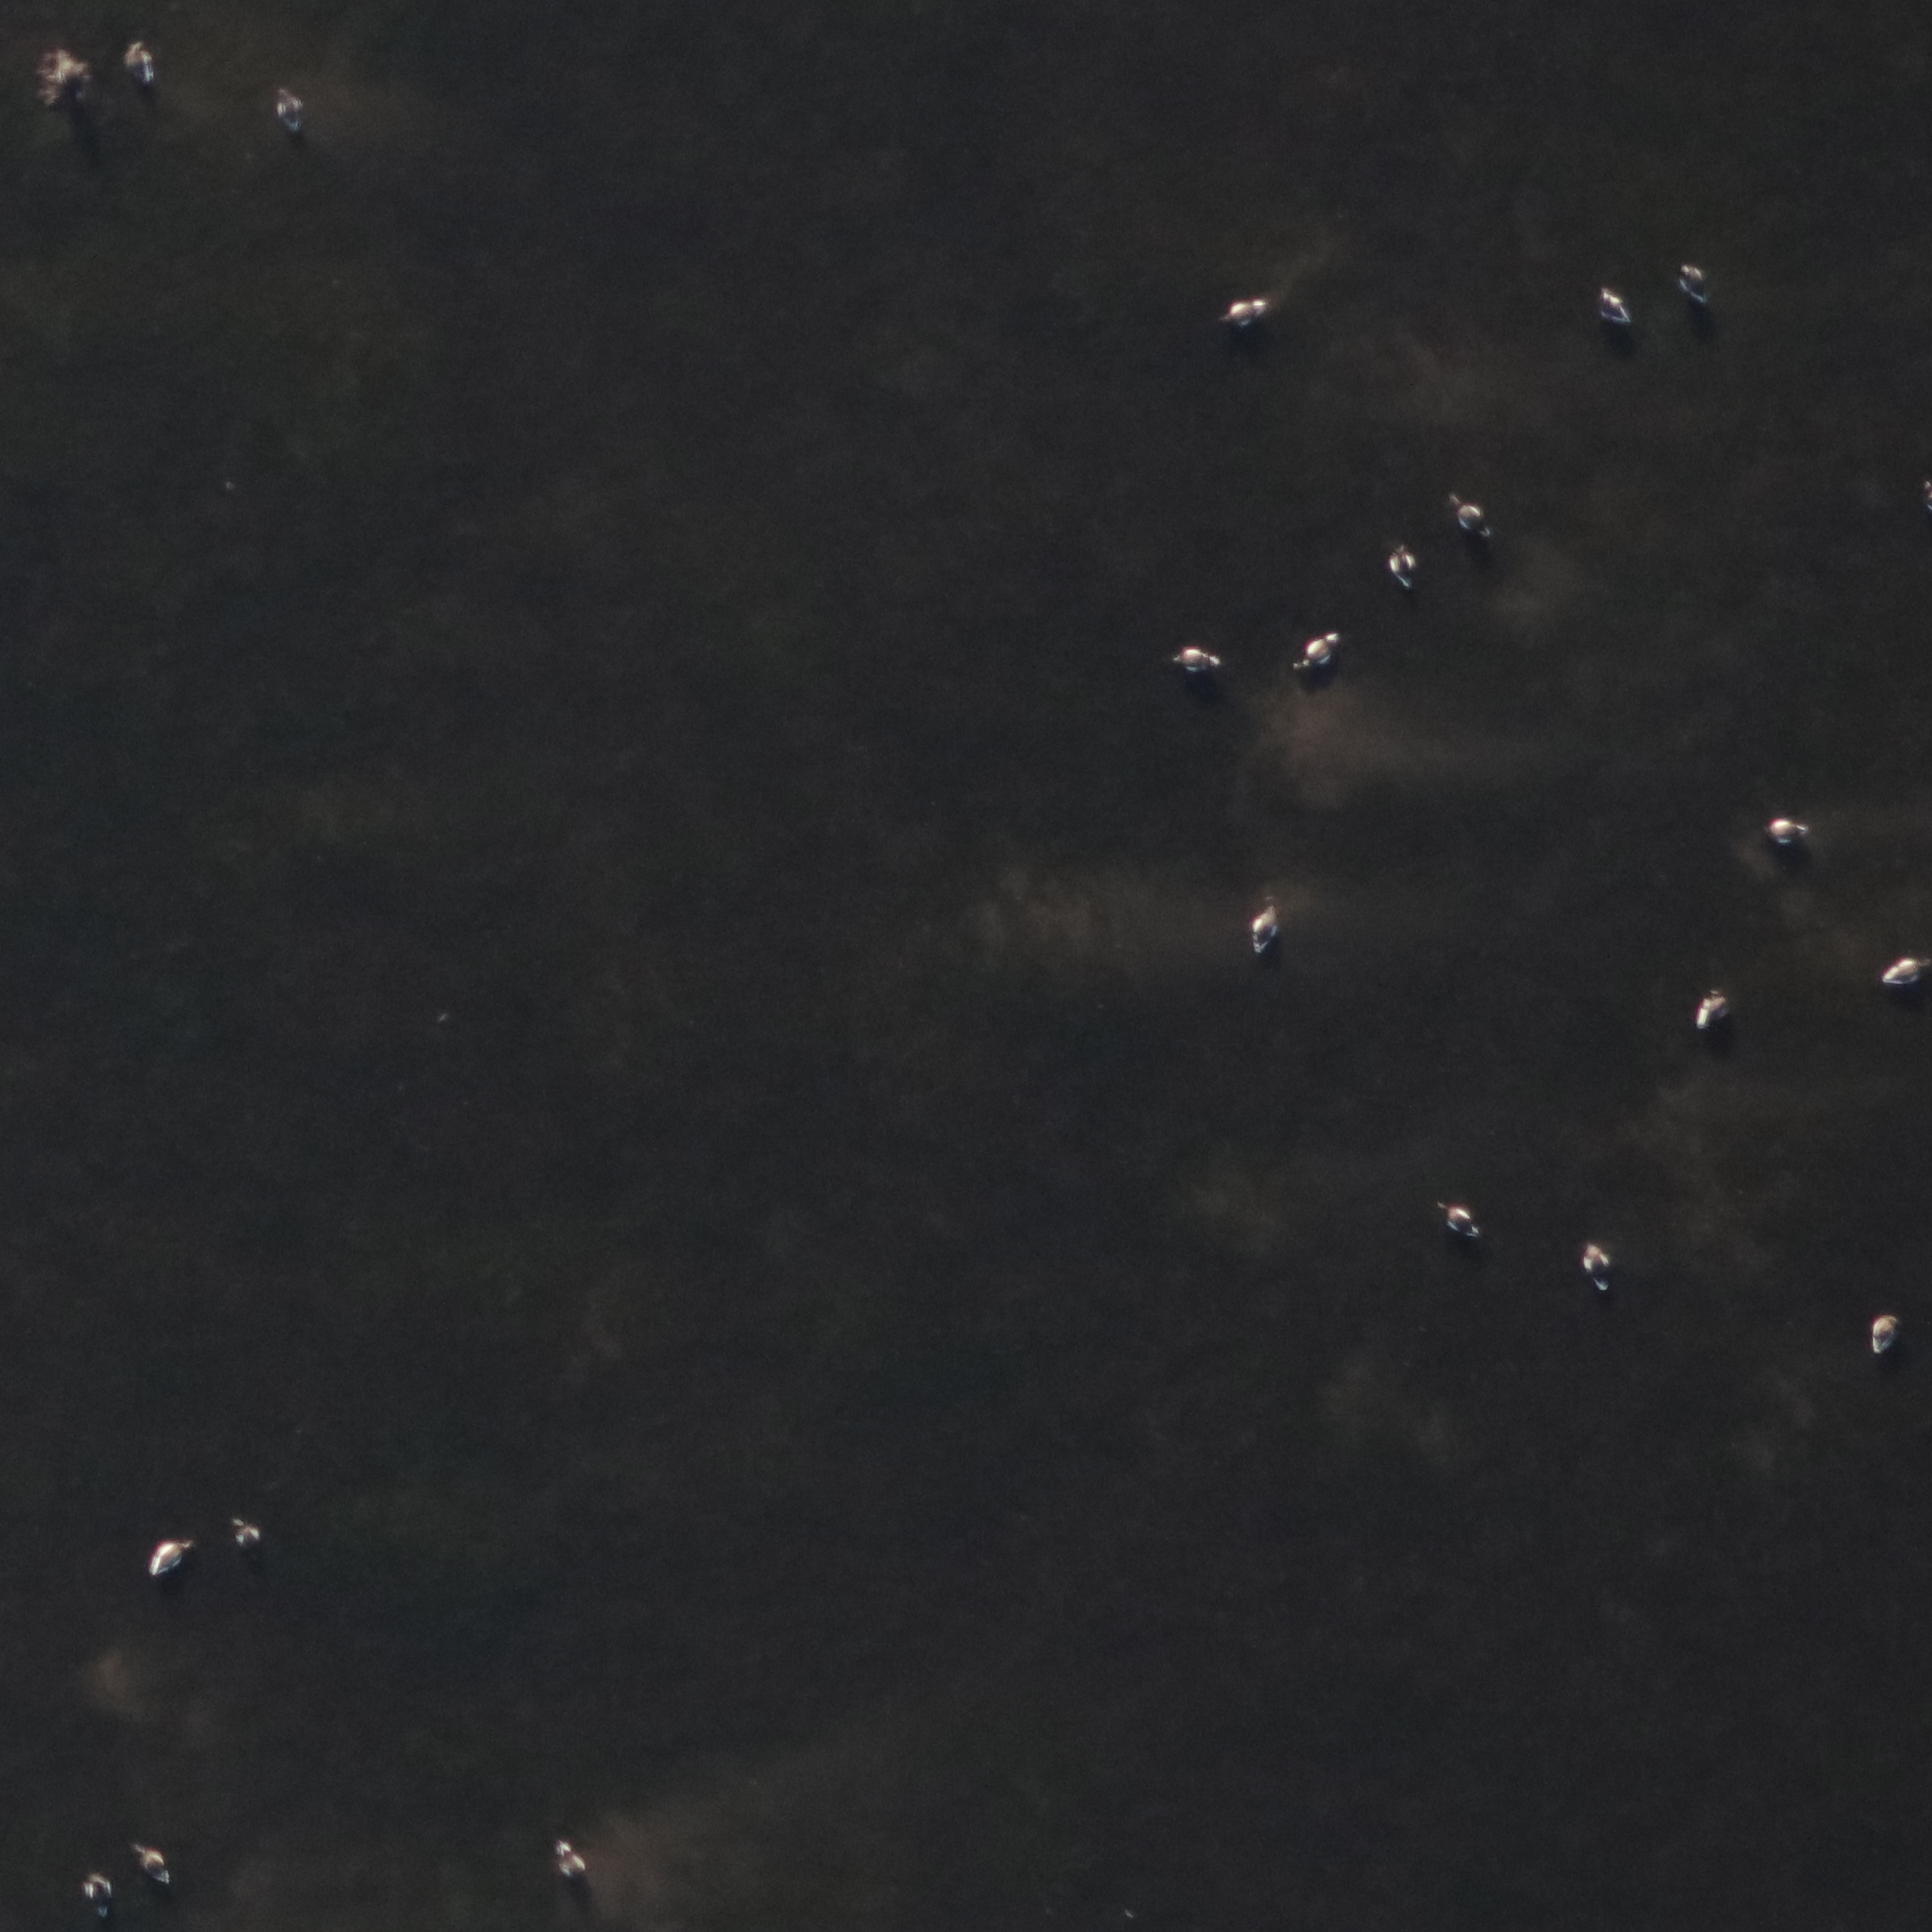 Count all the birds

21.